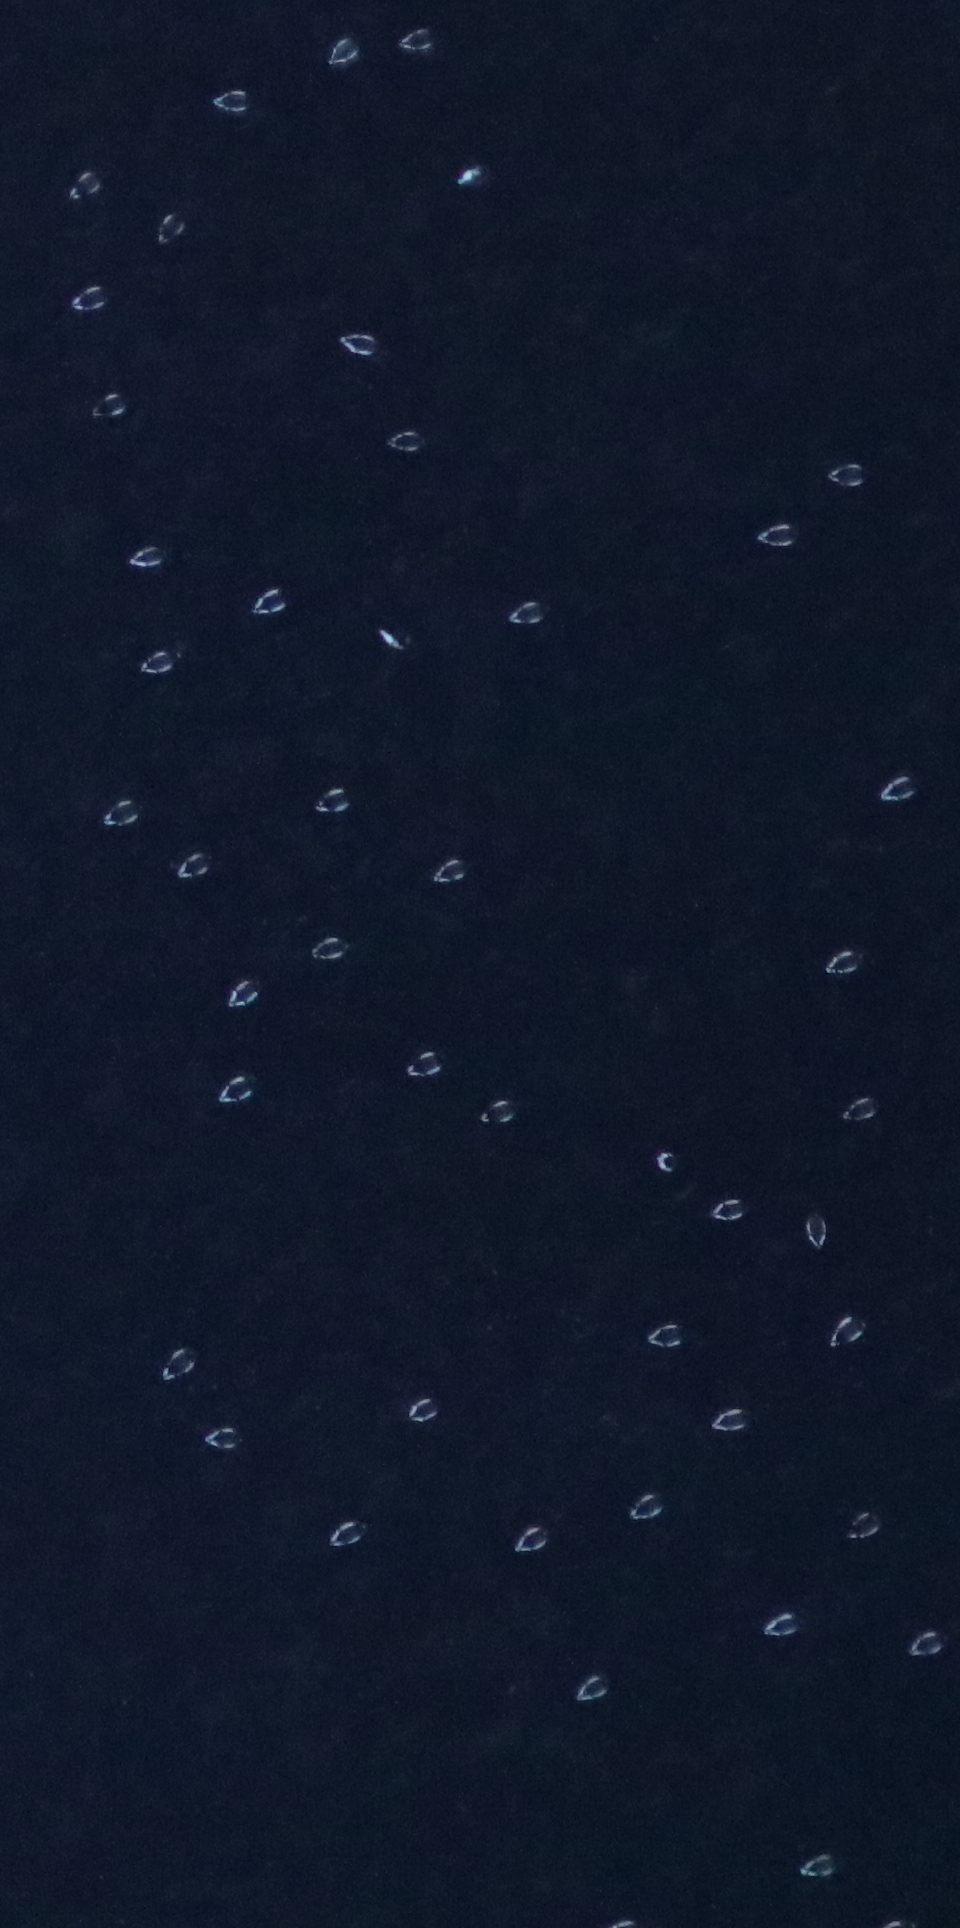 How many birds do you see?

46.